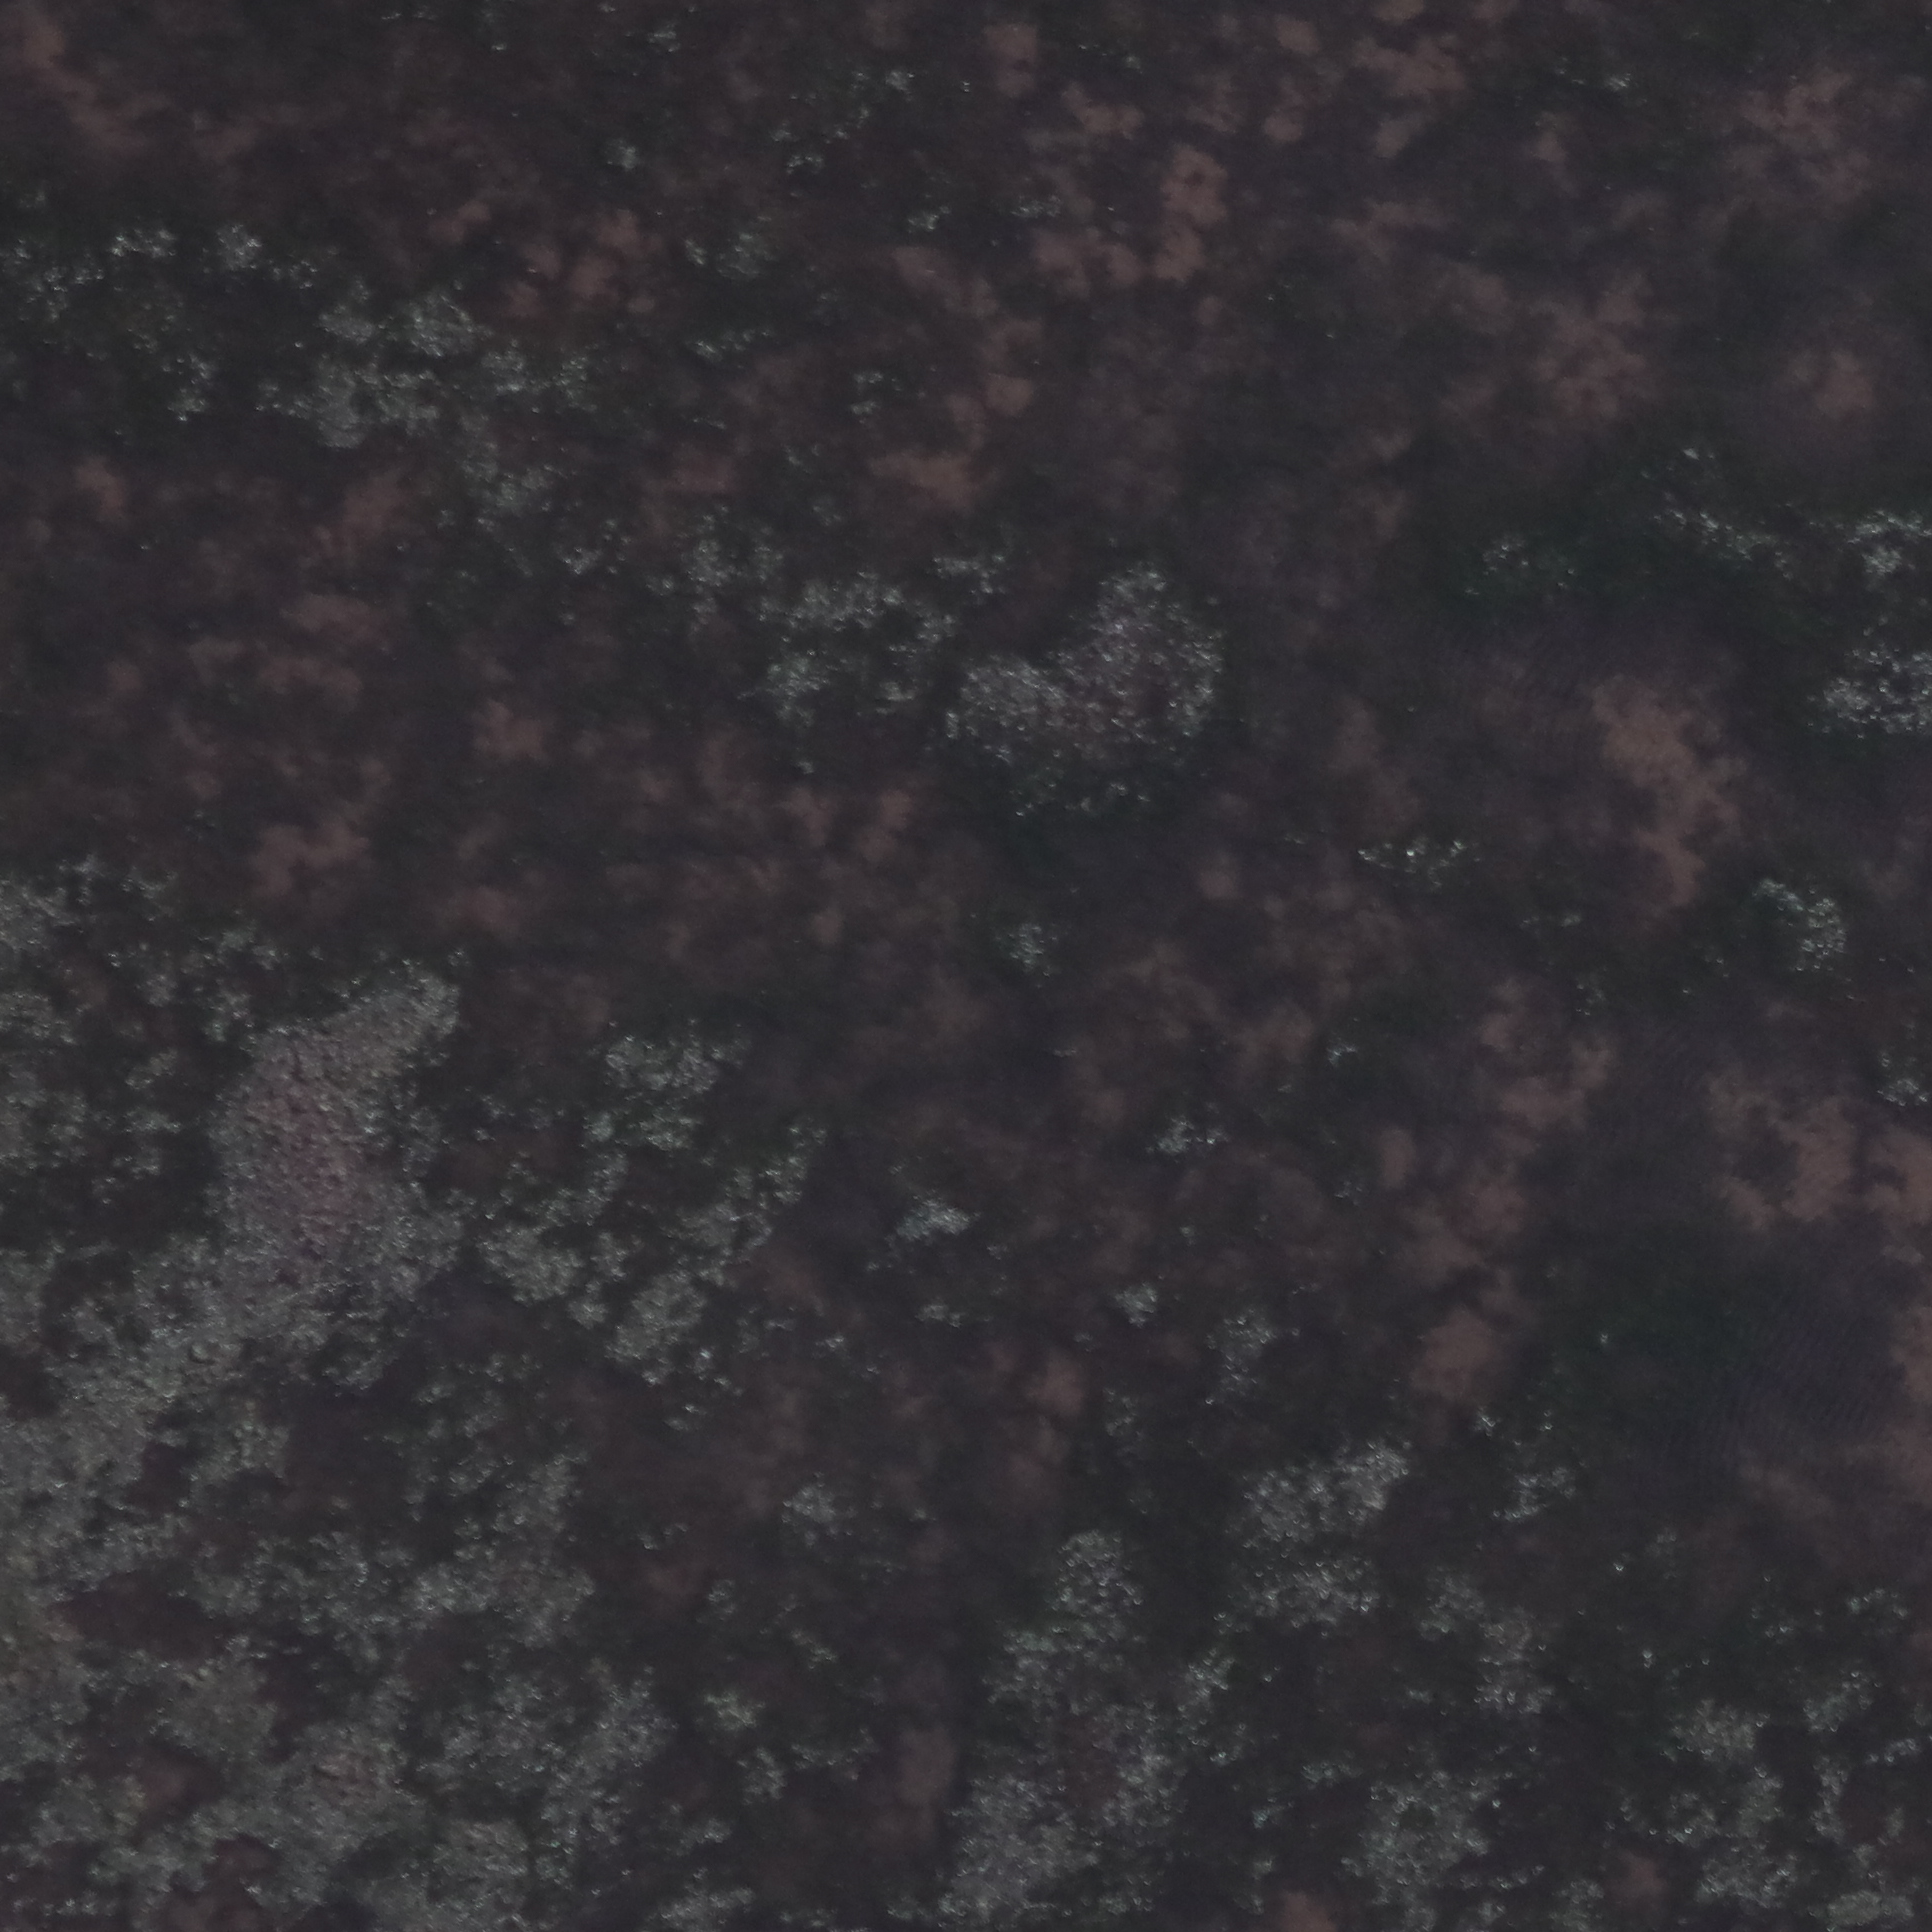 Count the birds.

0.